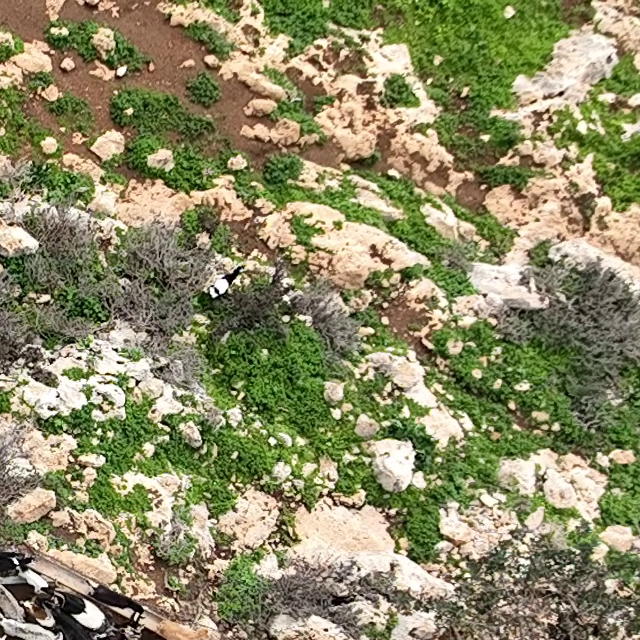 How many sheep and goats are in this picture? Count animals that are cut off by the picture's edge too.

11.